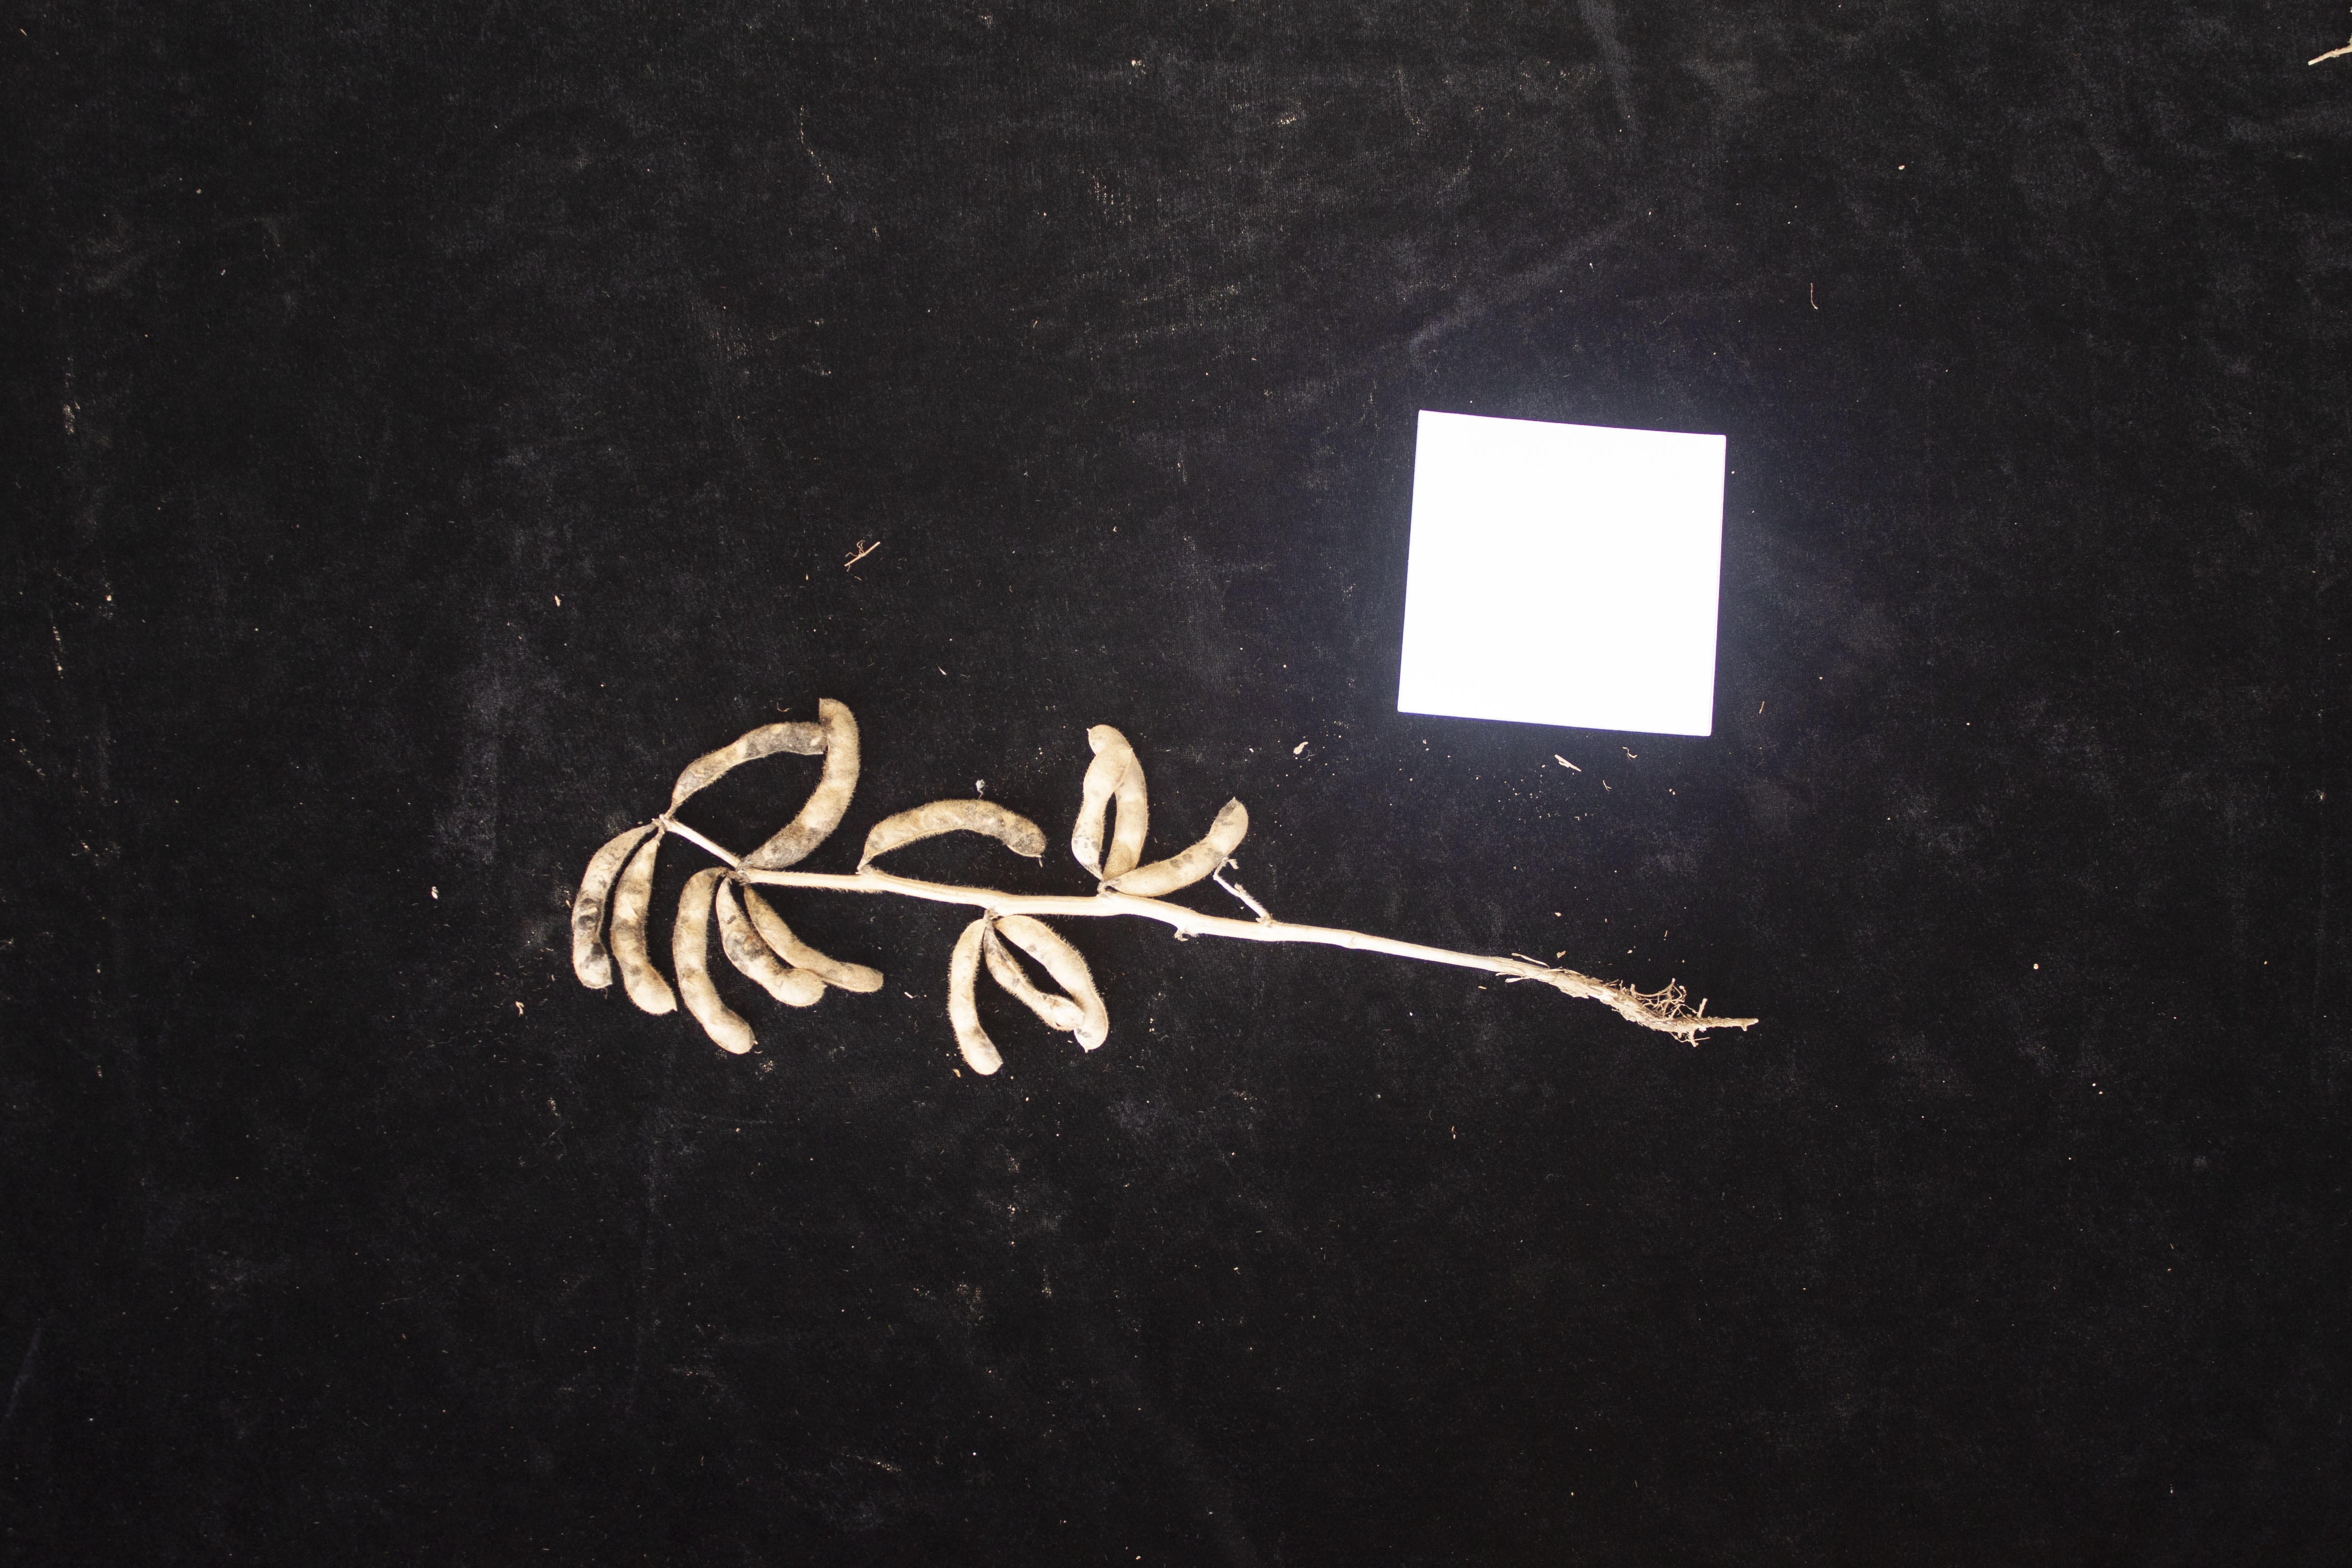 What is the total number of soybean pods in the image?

14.